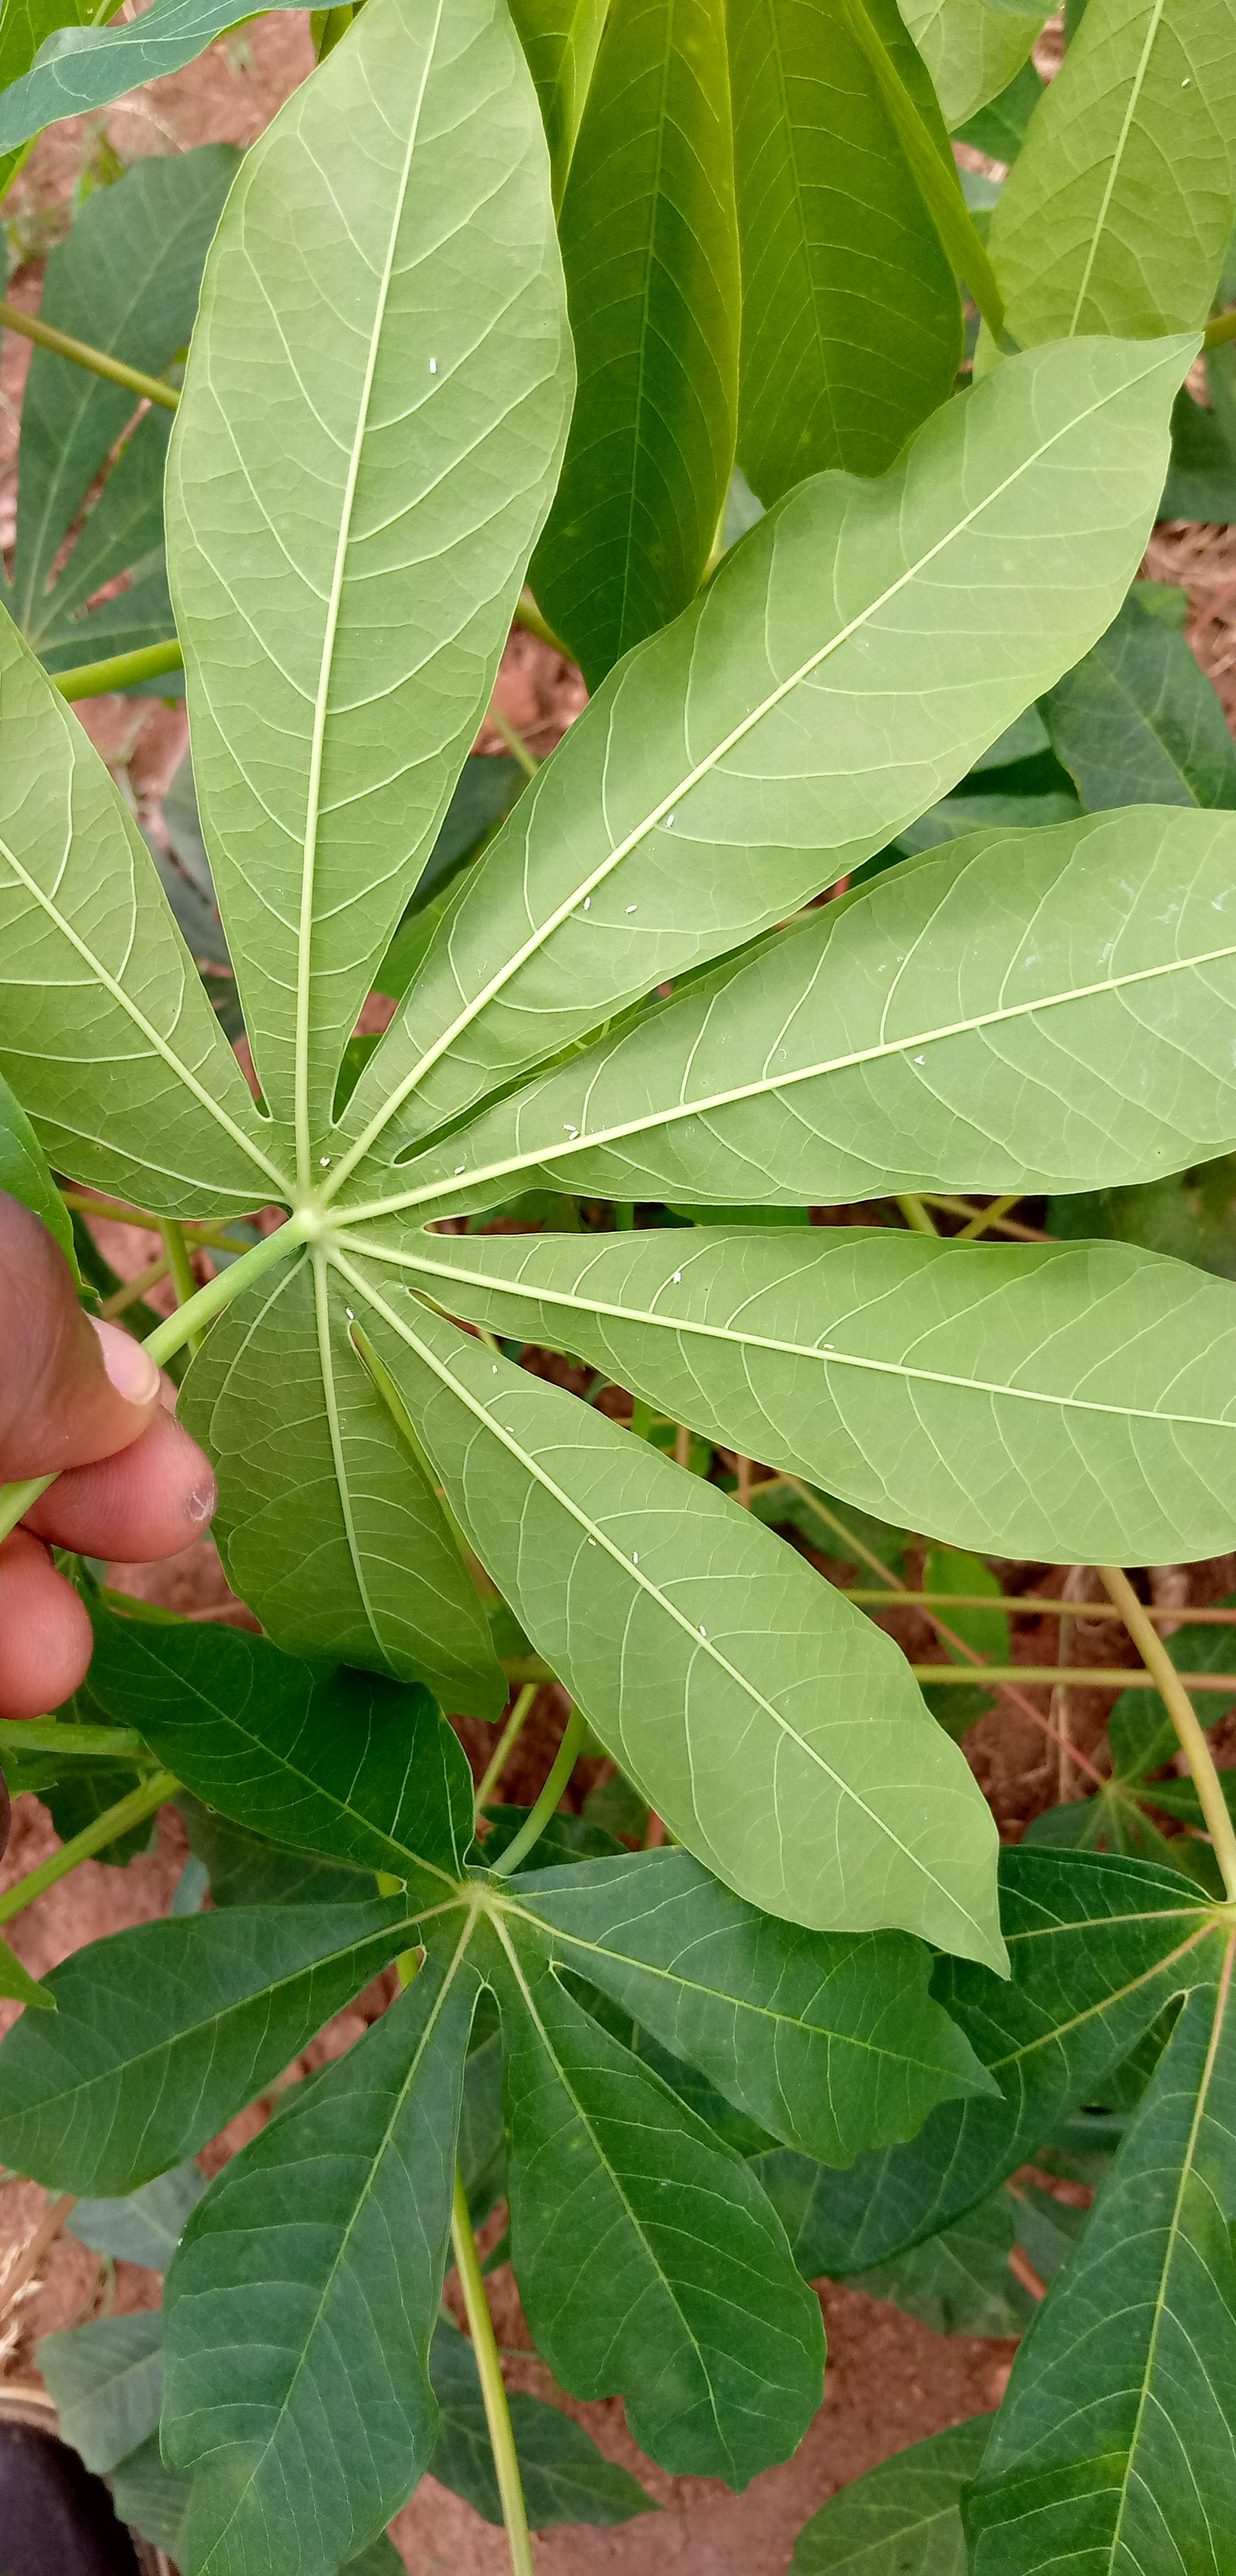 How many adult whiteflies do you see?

18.